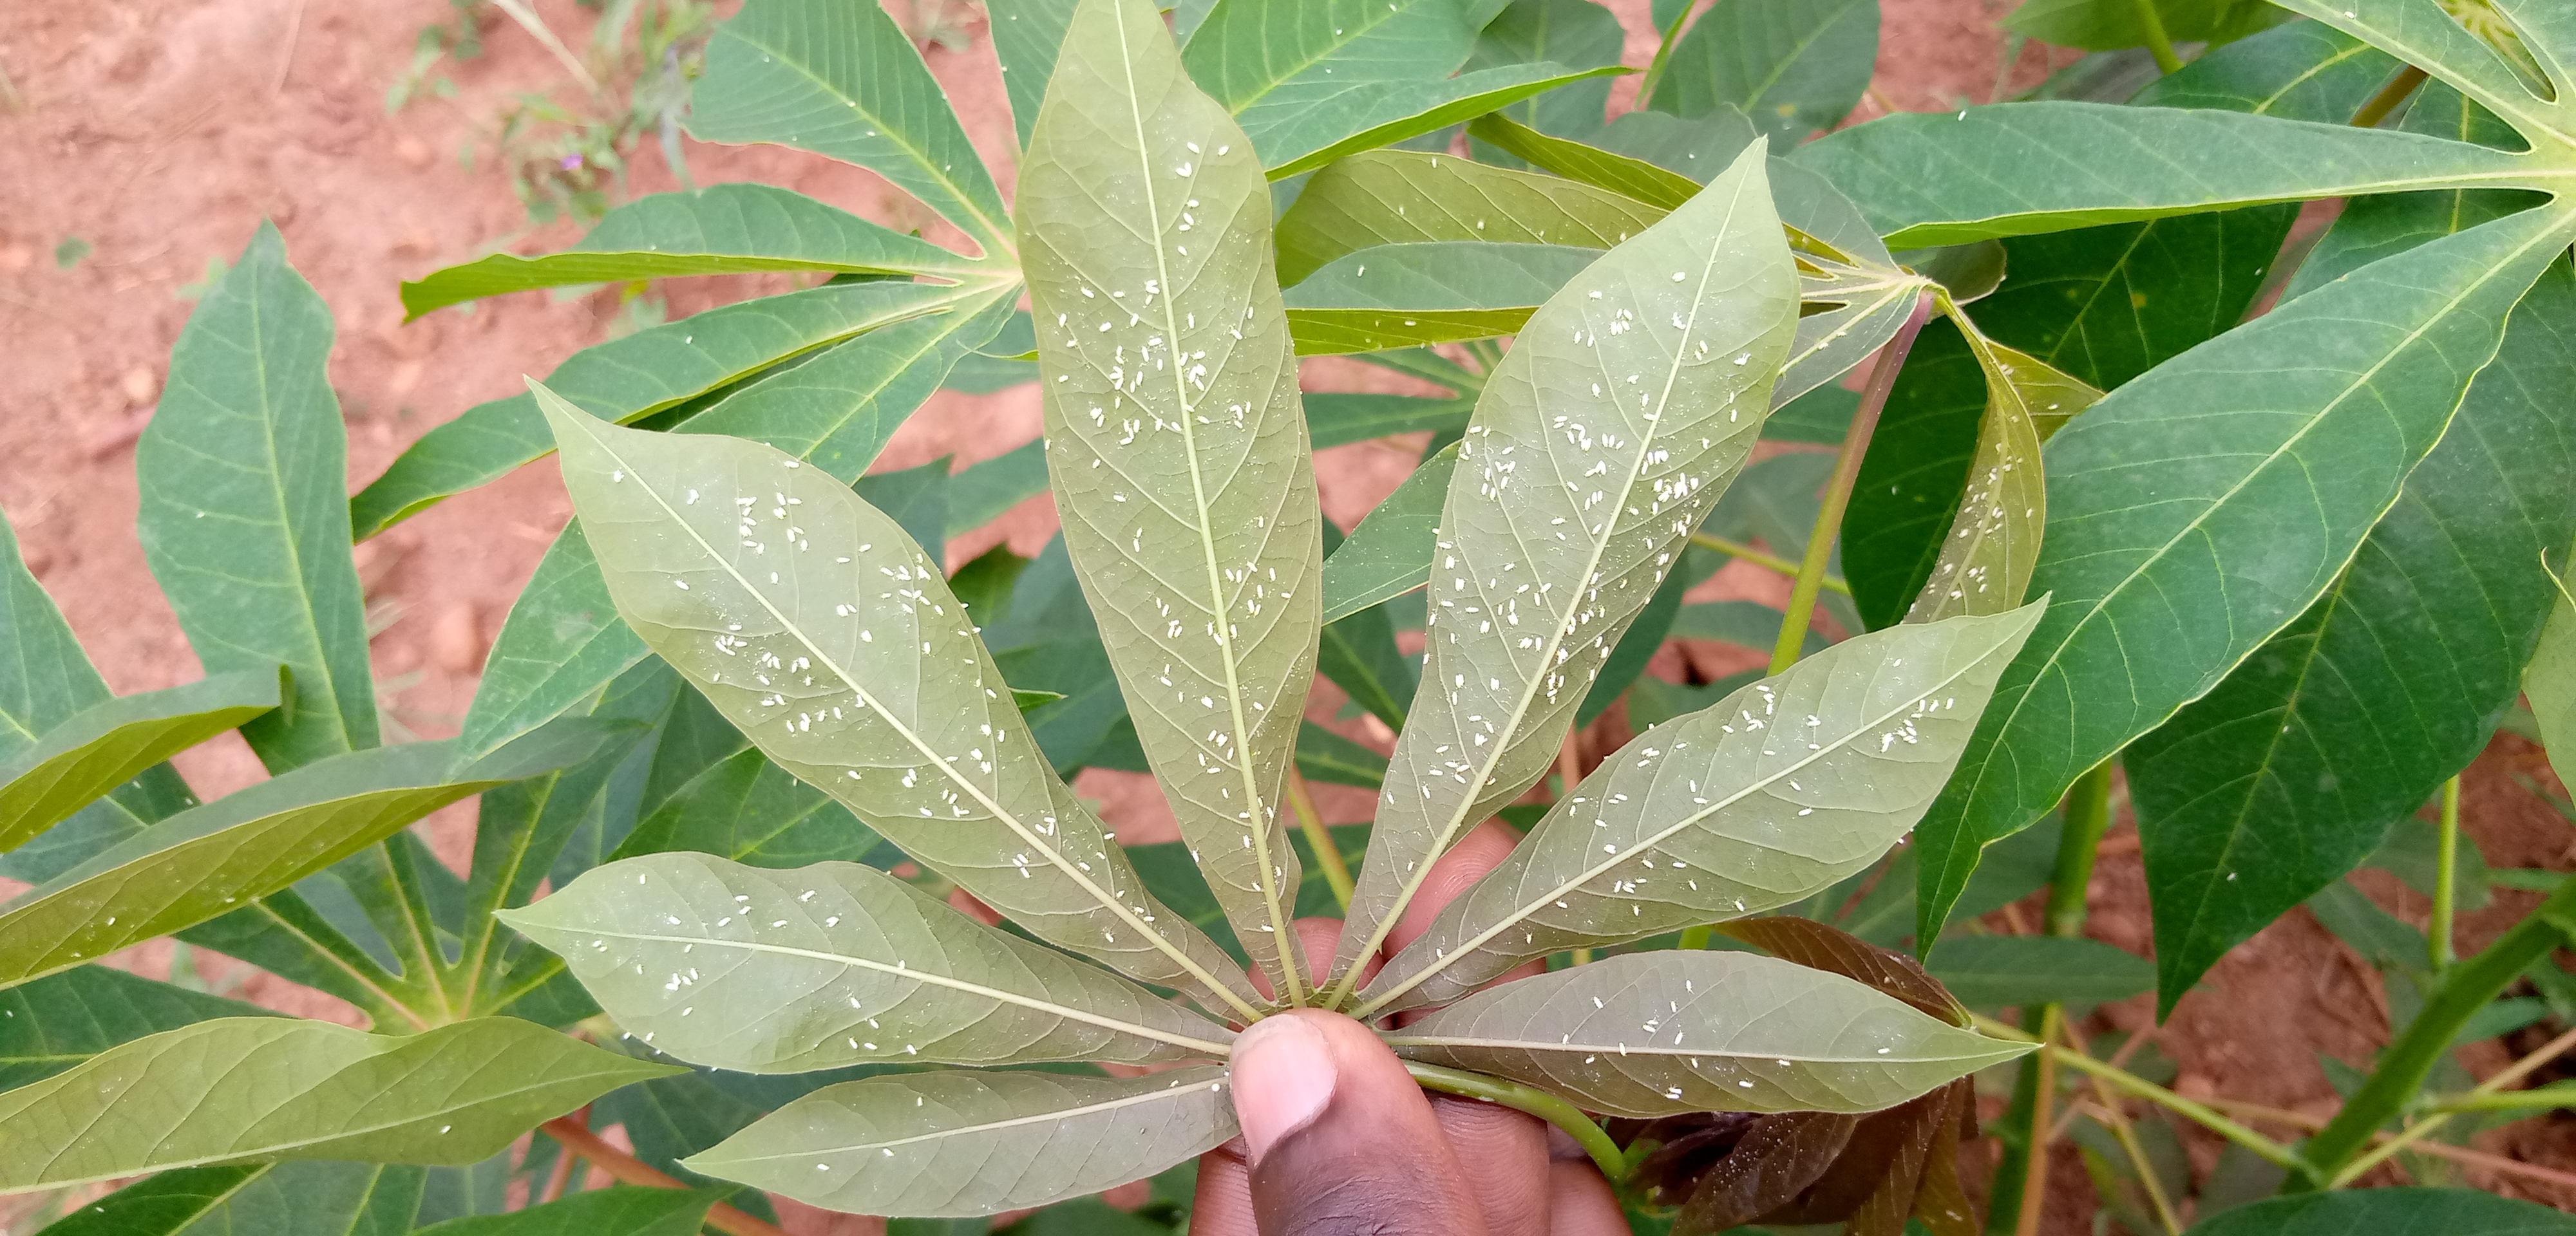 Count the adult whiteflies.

373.